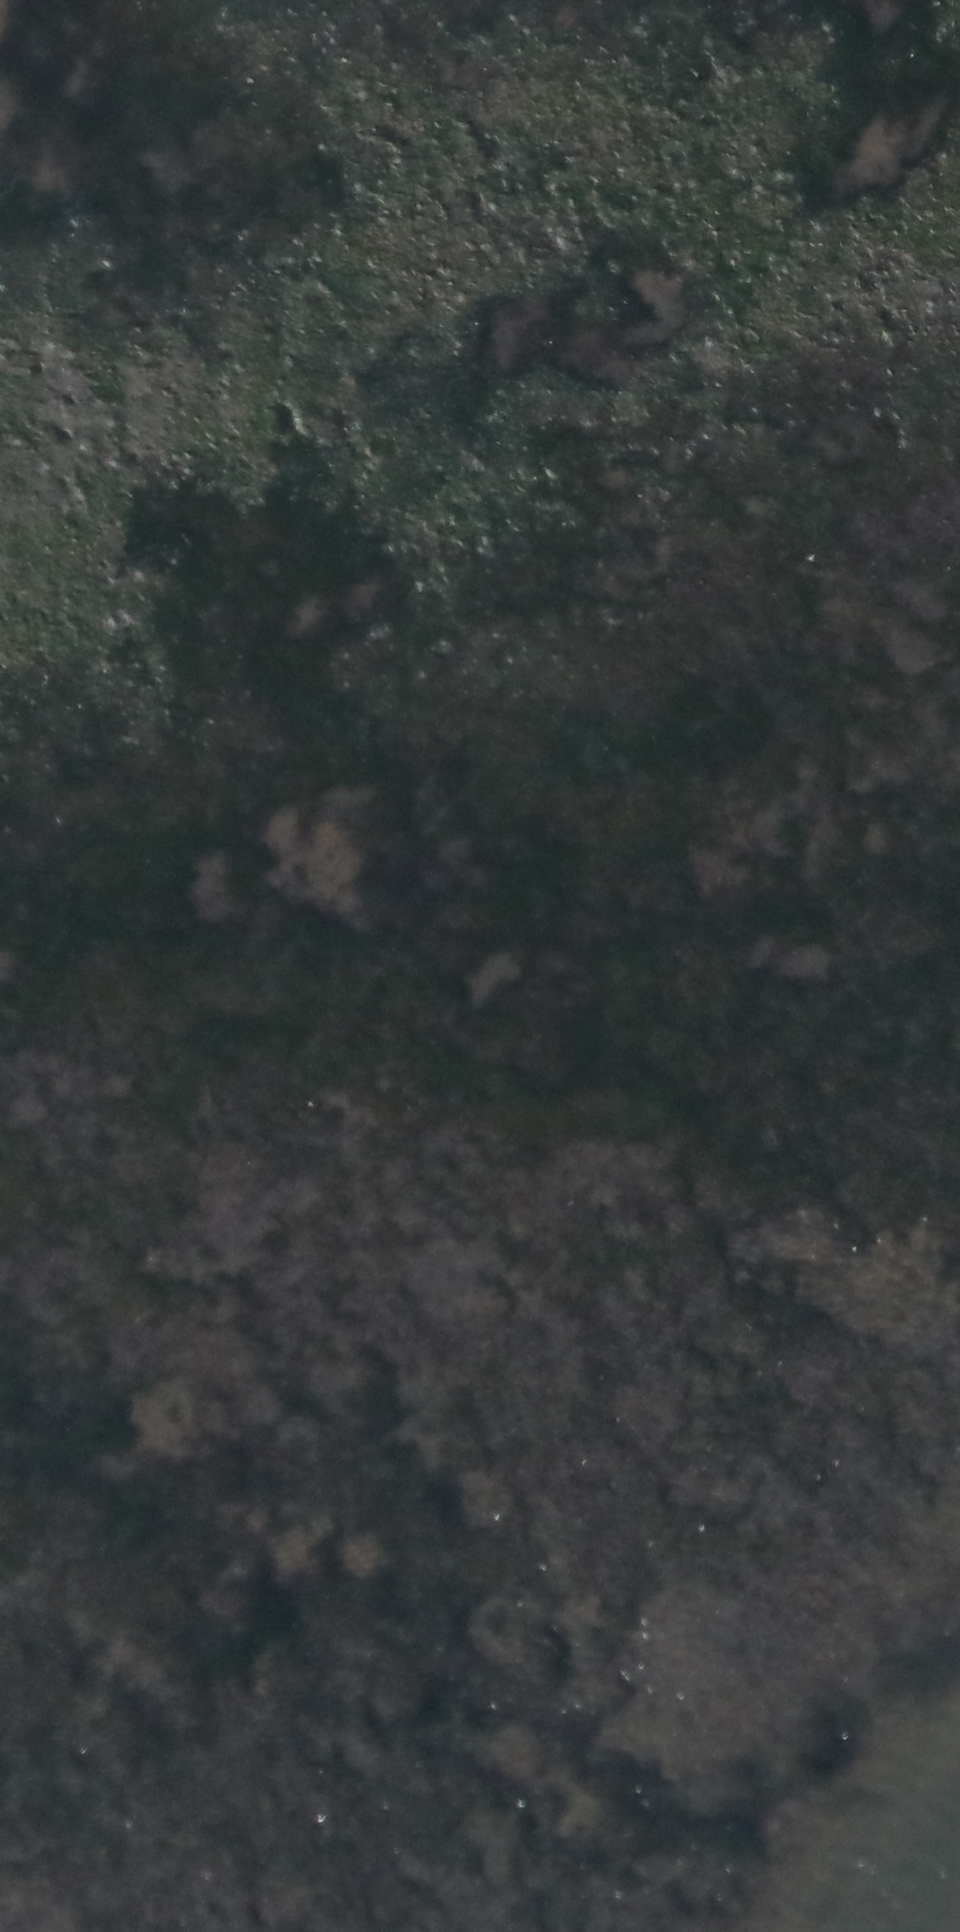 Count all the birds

0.